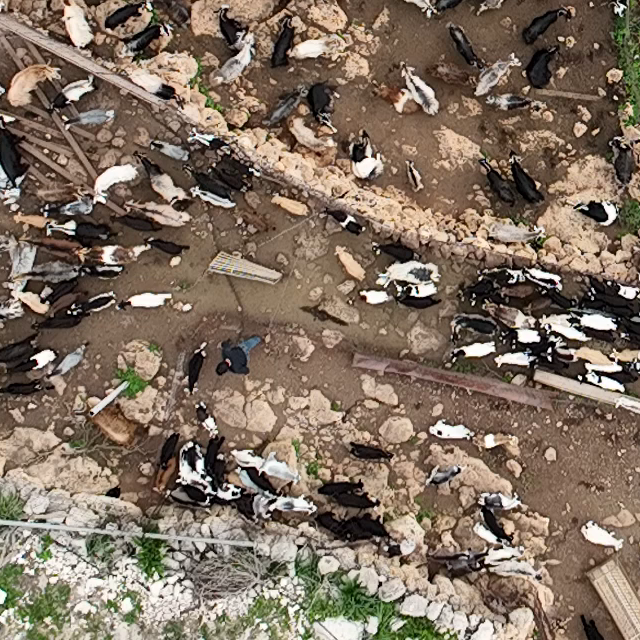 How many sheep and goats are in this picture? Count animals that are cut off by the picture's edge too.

149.